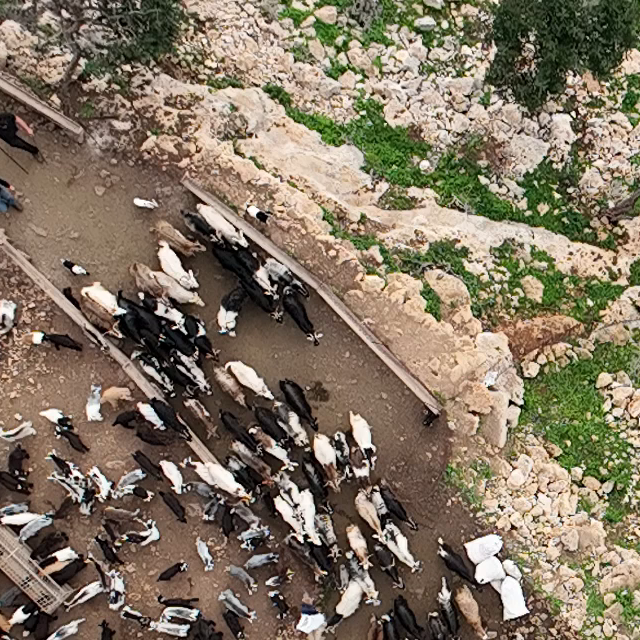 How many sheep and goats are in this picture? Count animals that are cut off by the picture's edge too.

133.